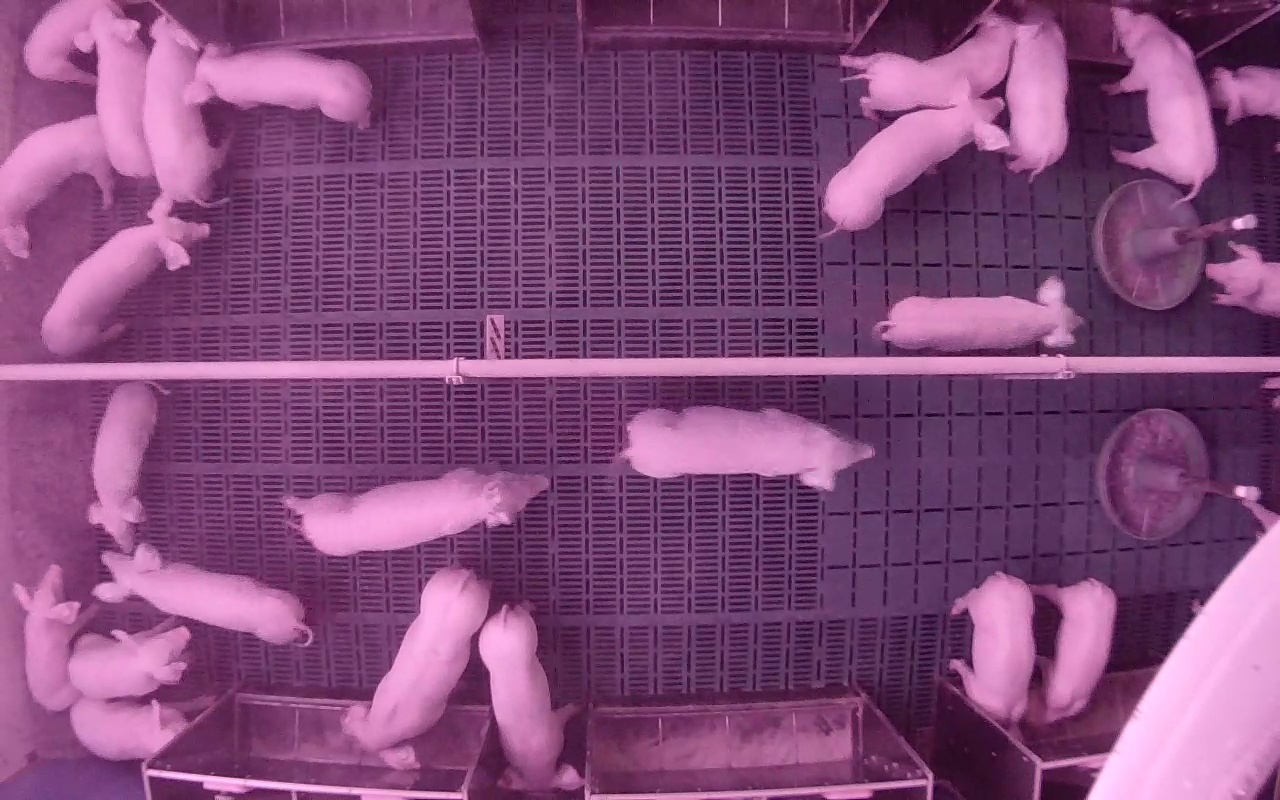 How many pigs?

24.